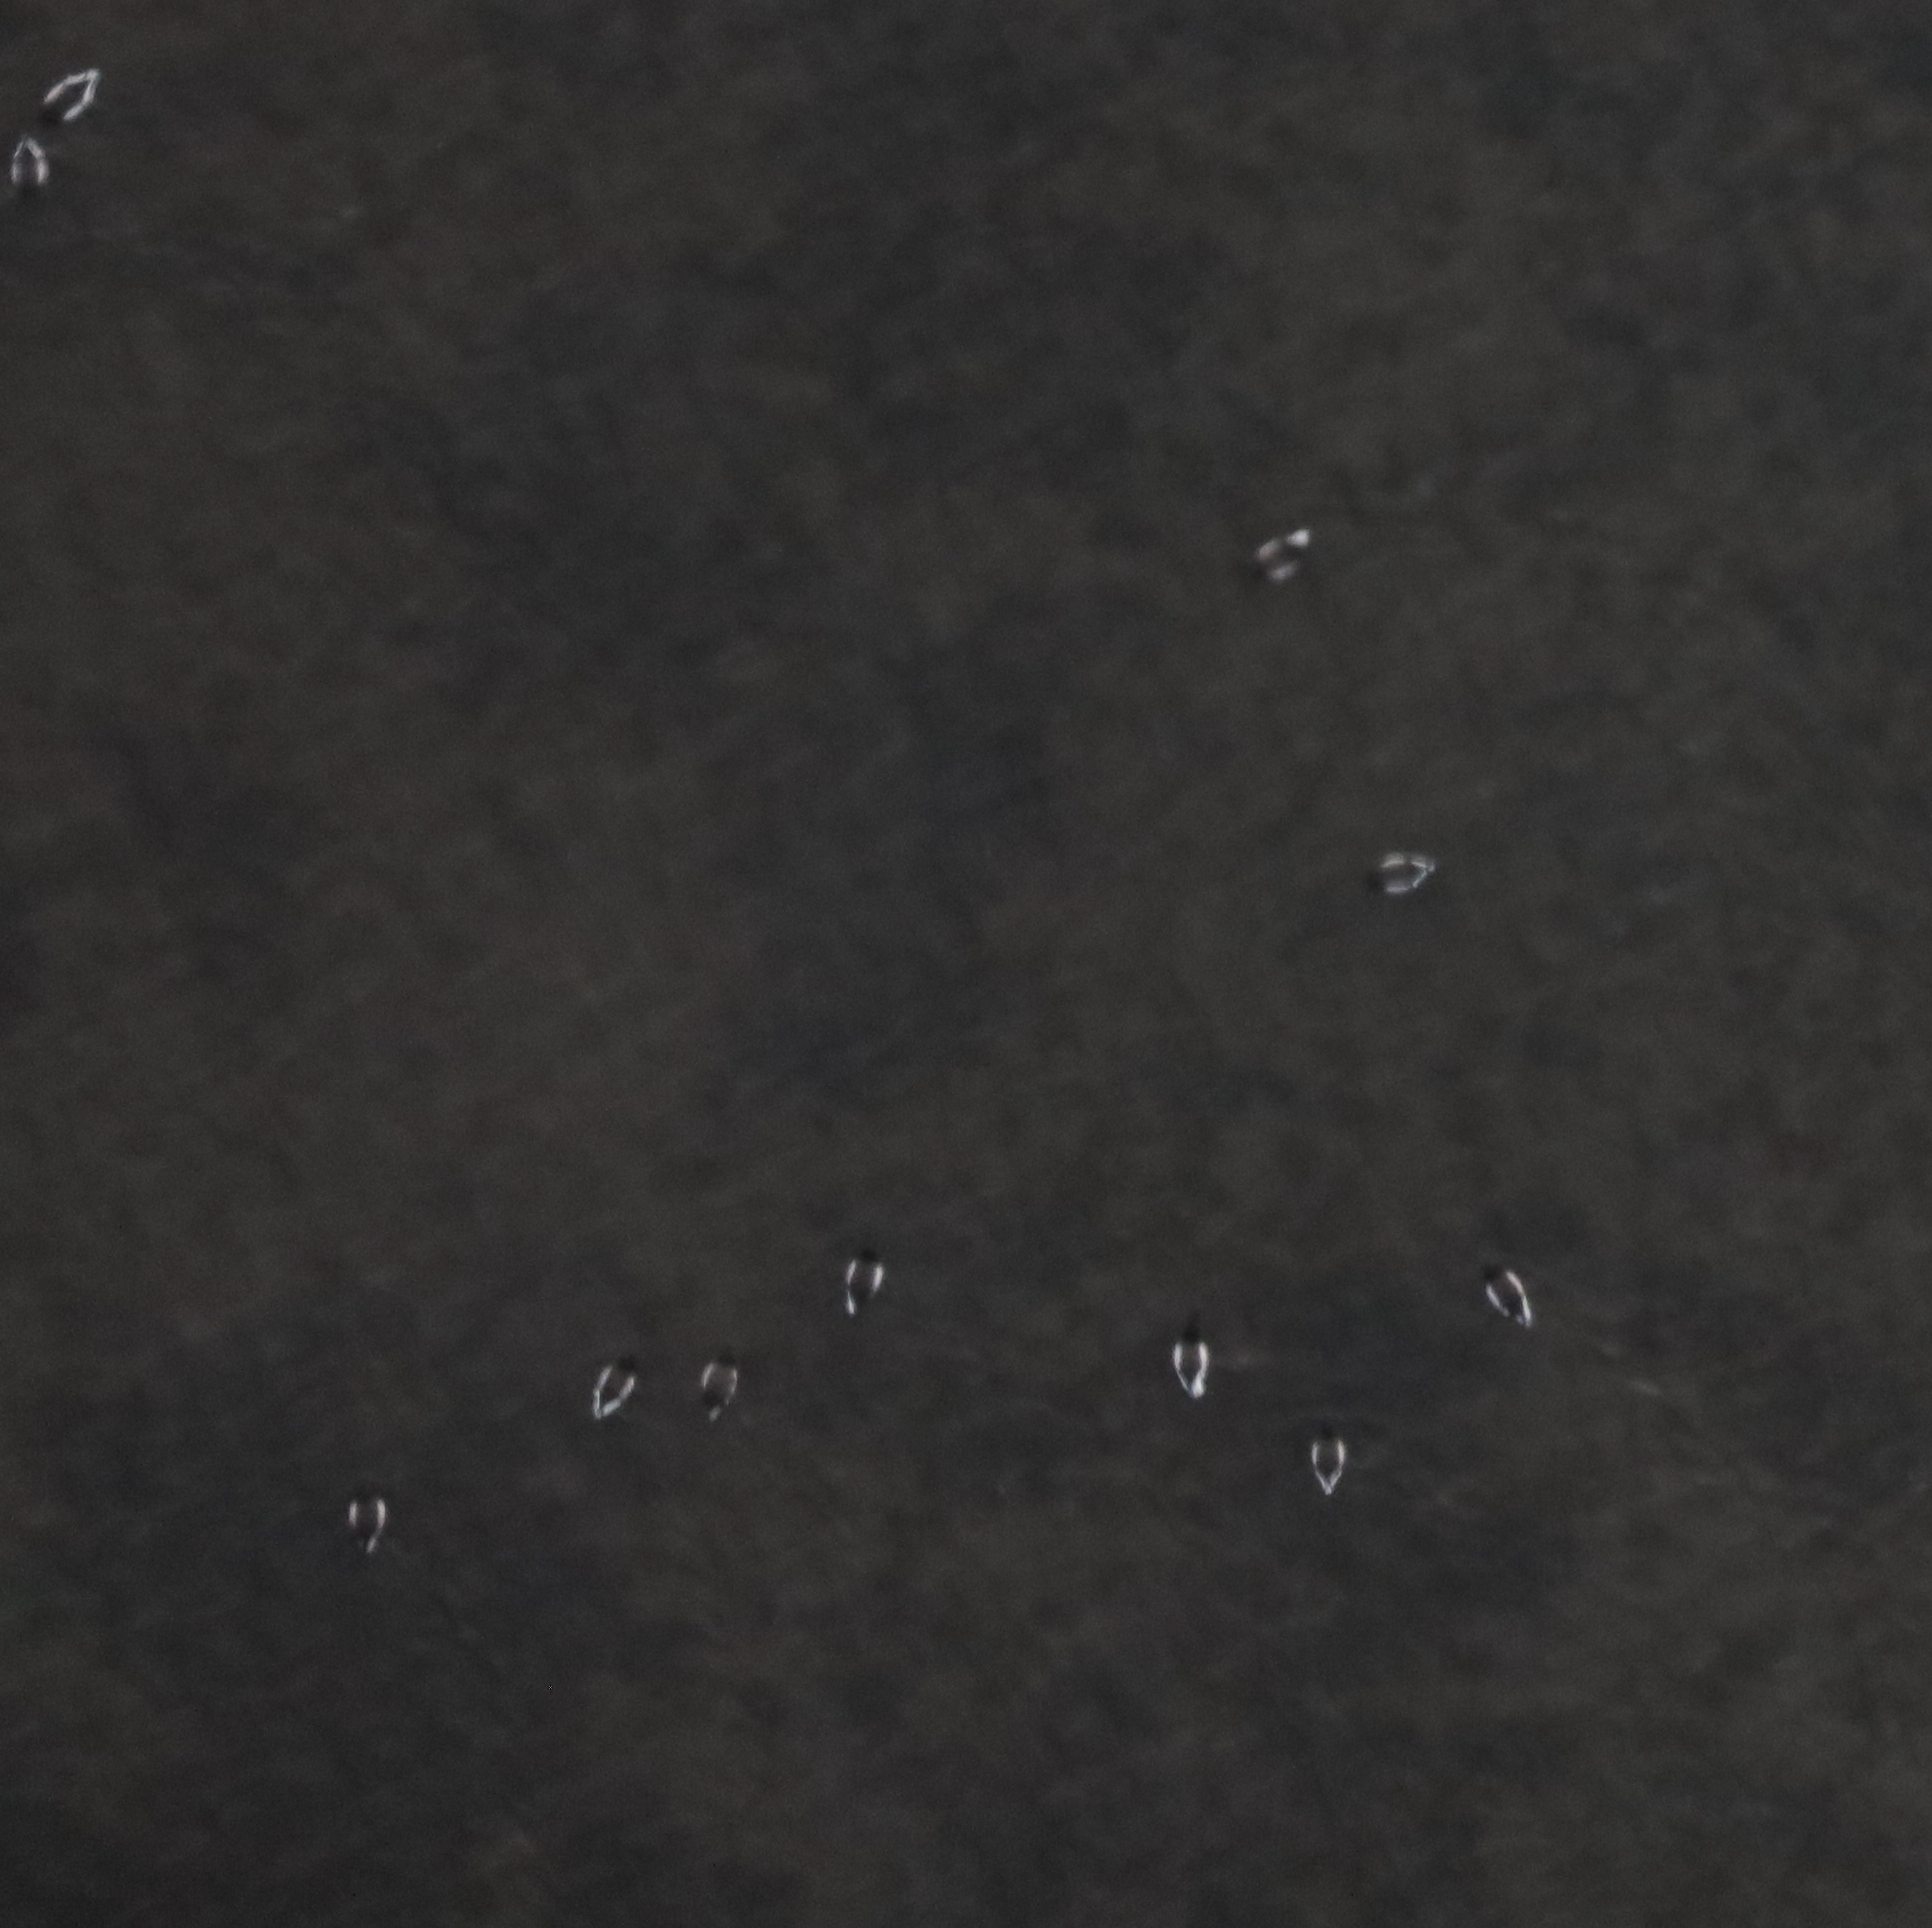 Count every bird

11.